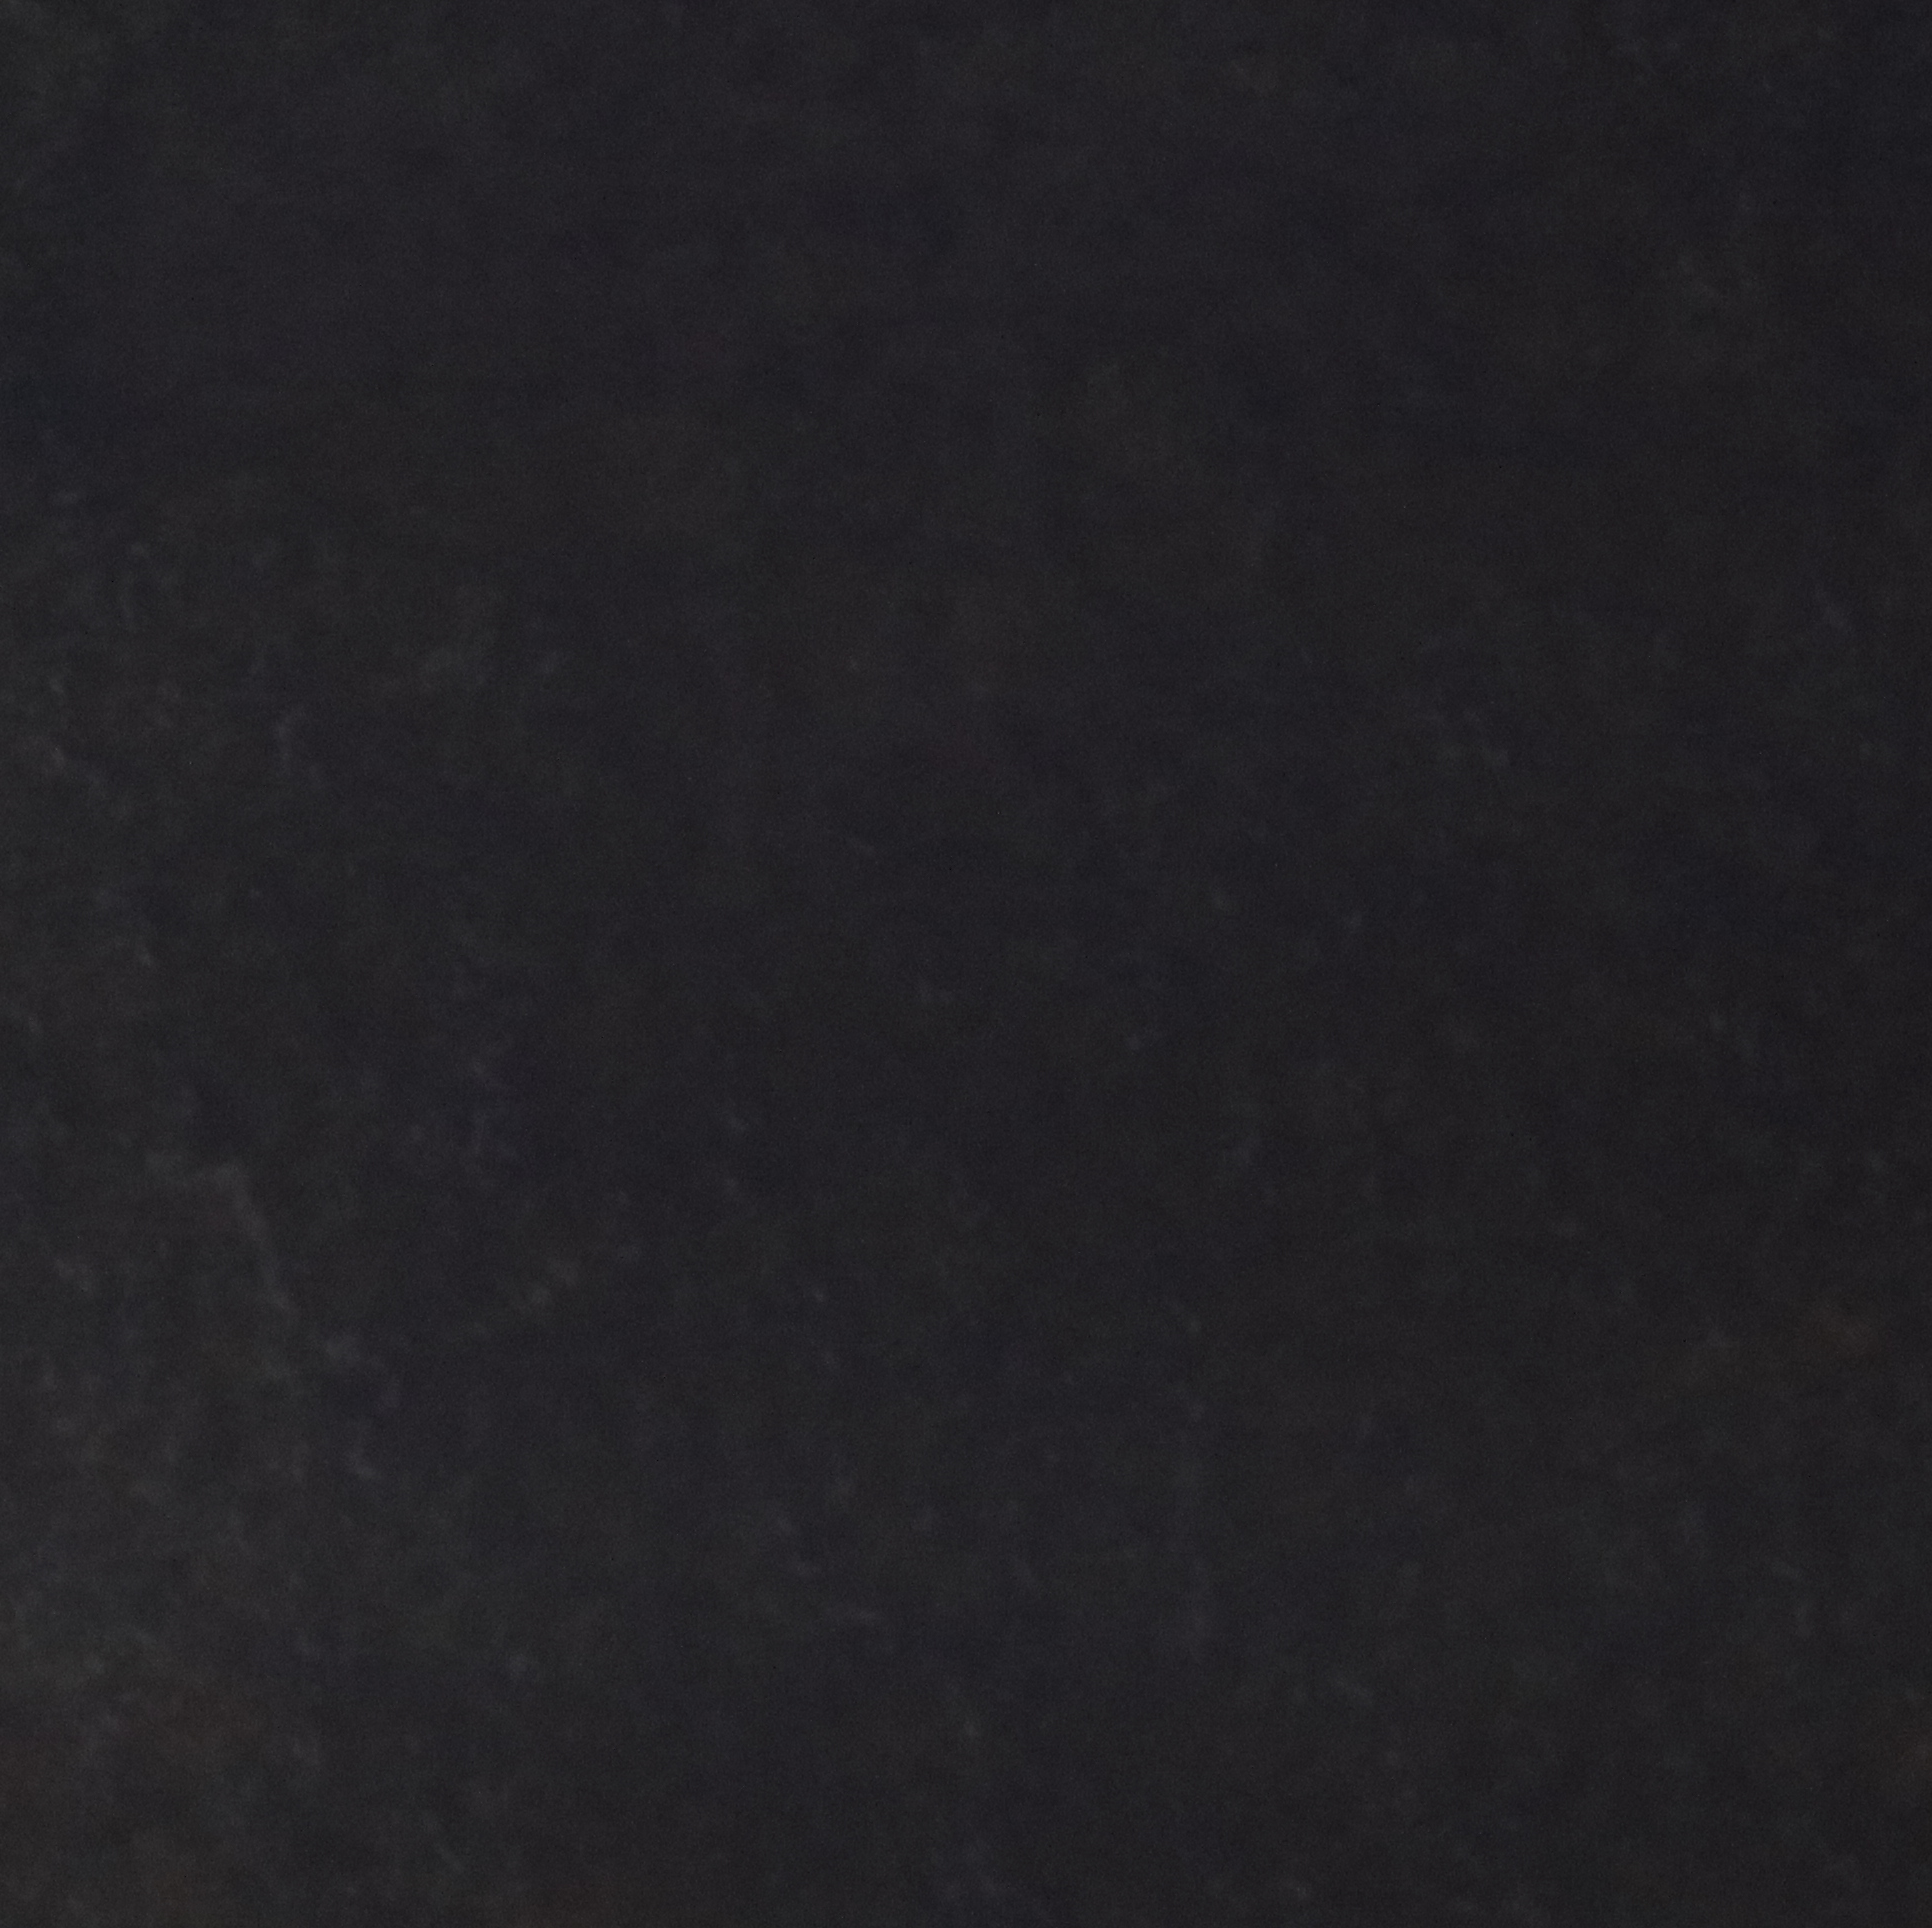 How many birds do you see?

0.